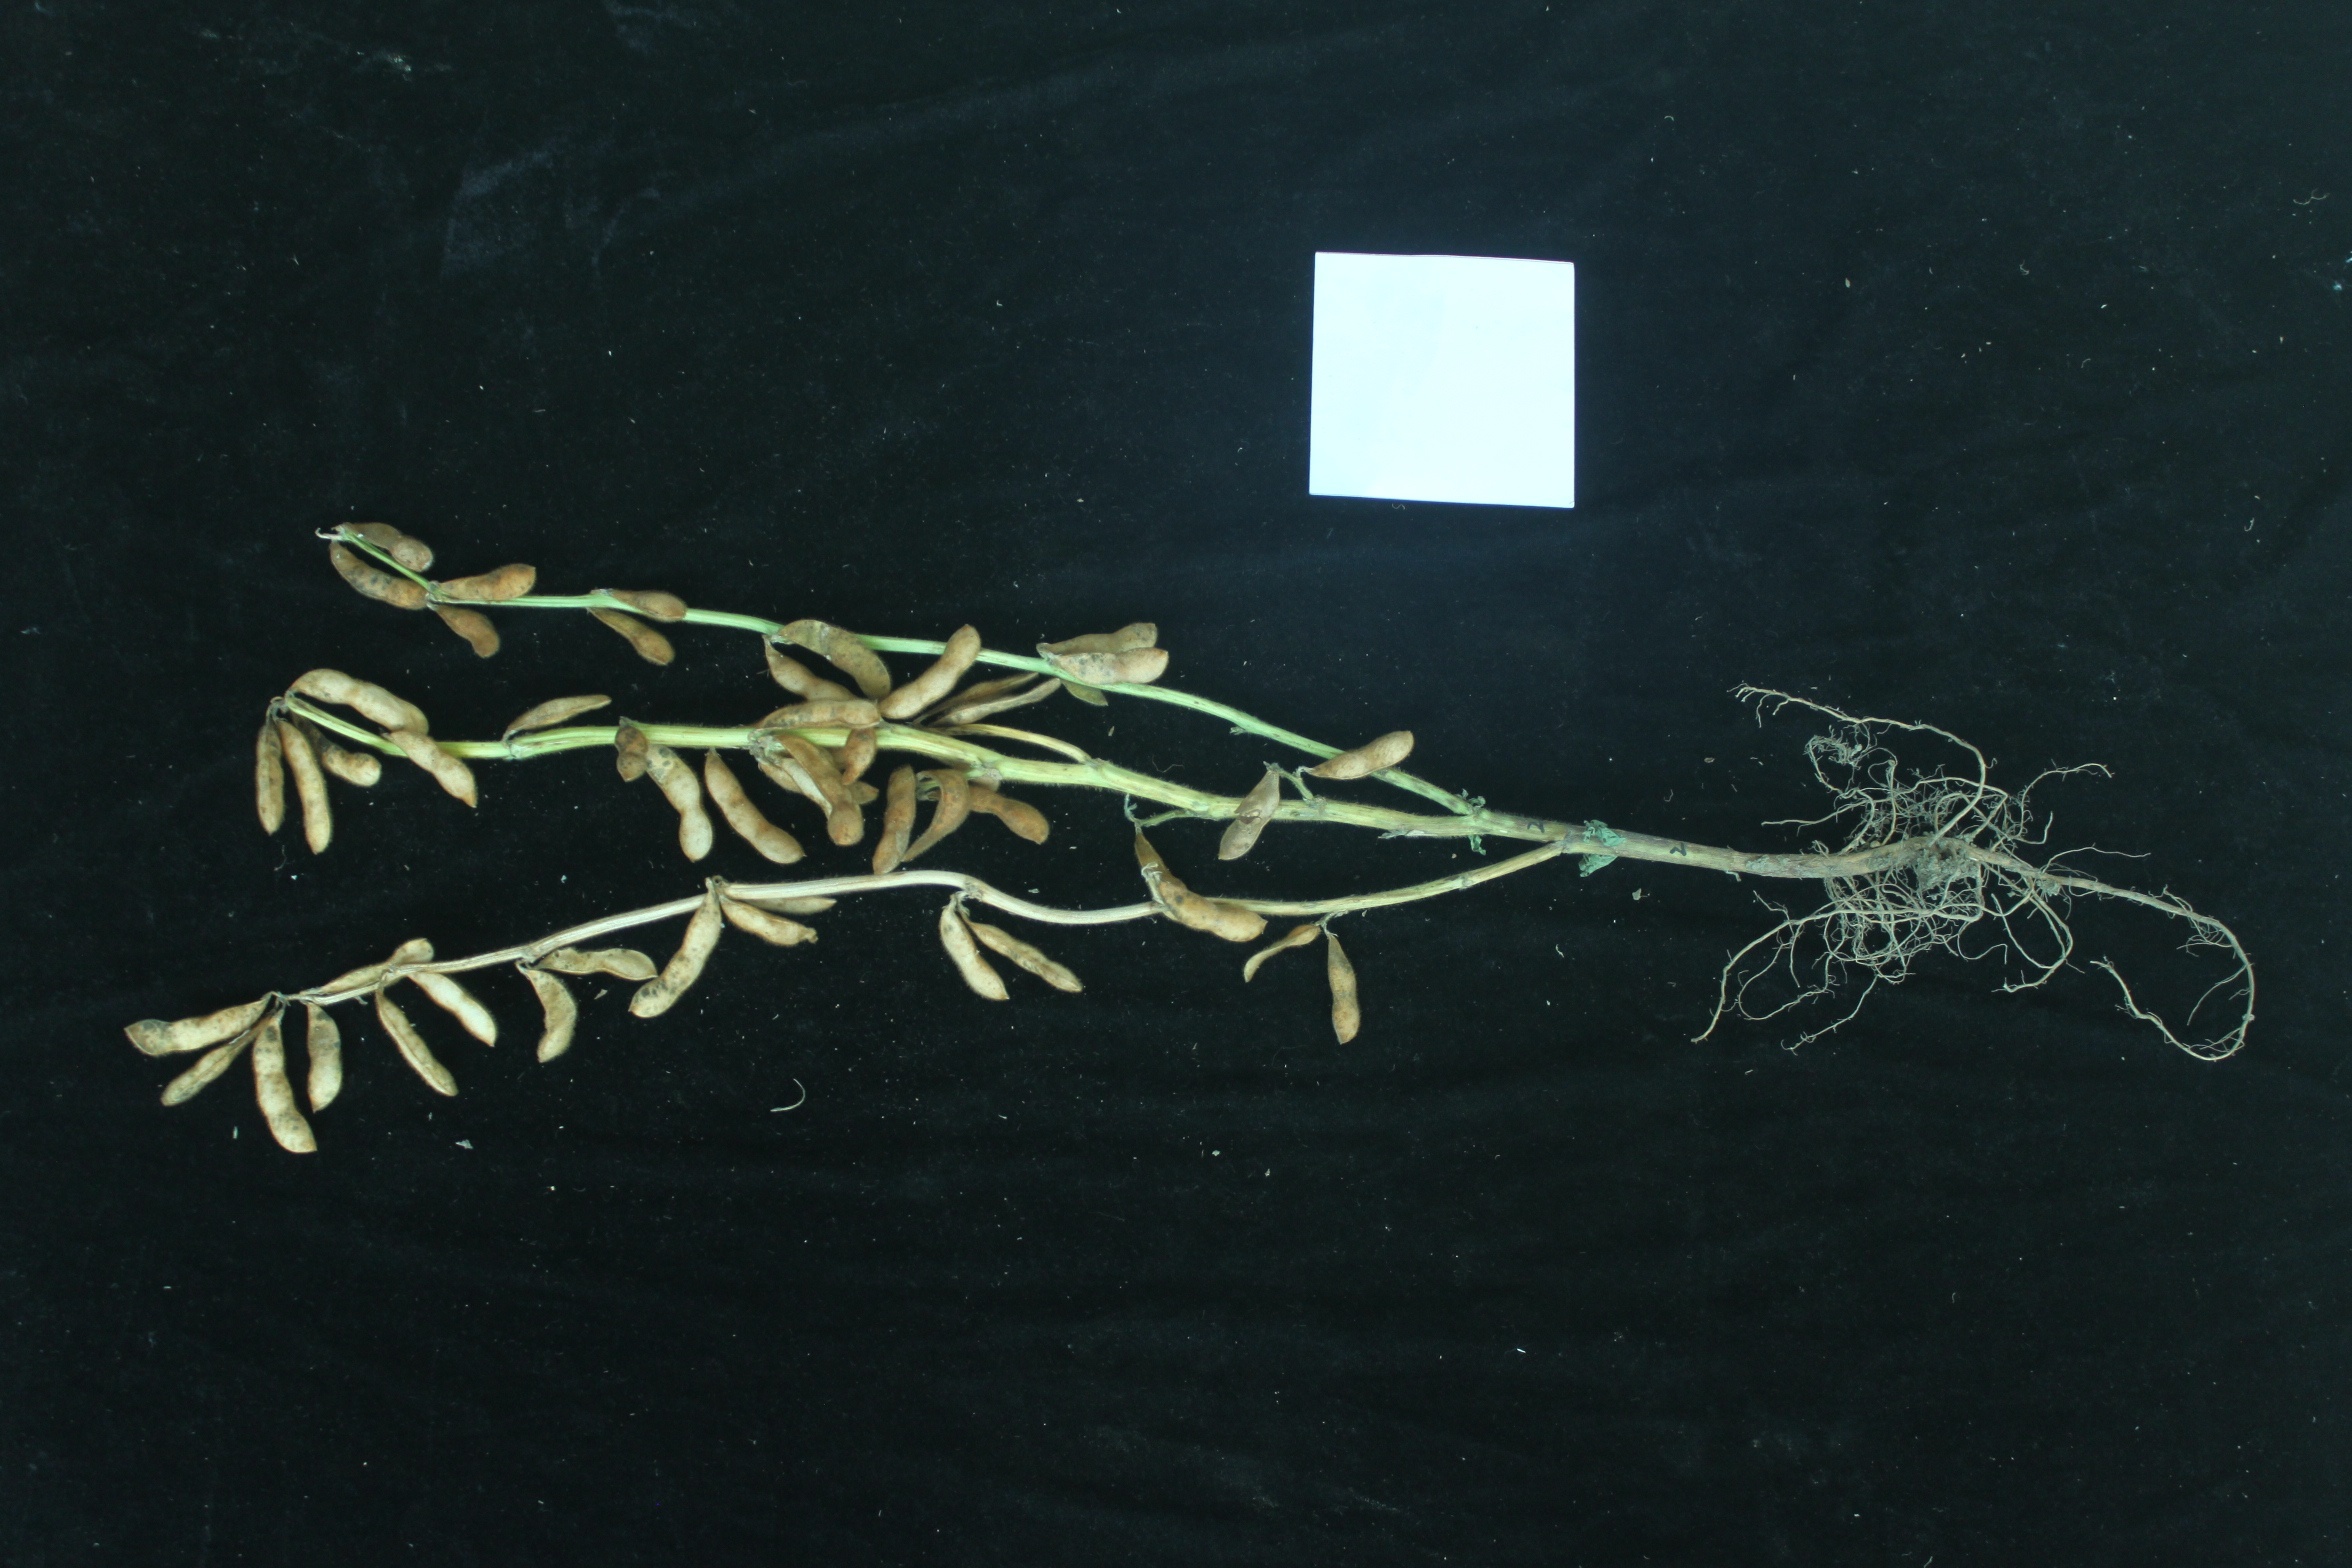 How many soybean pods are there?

49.